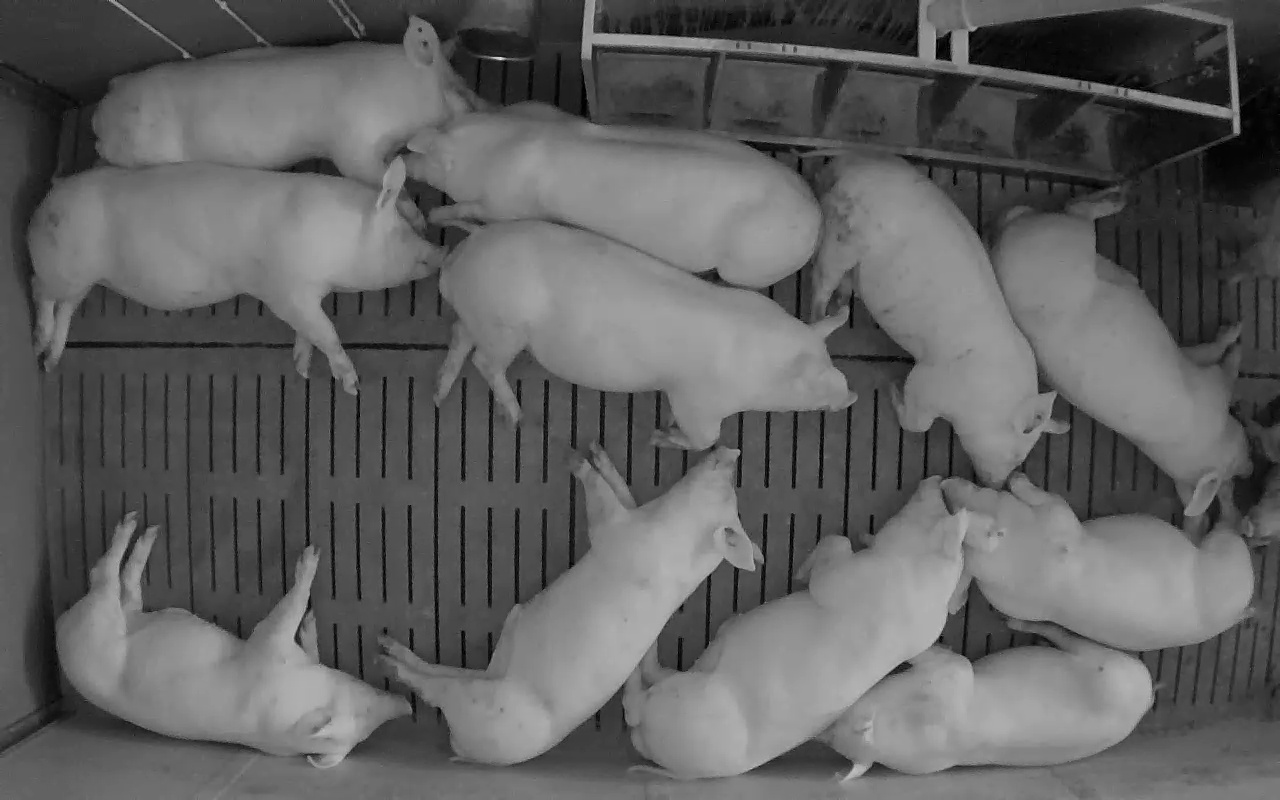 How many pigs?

11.